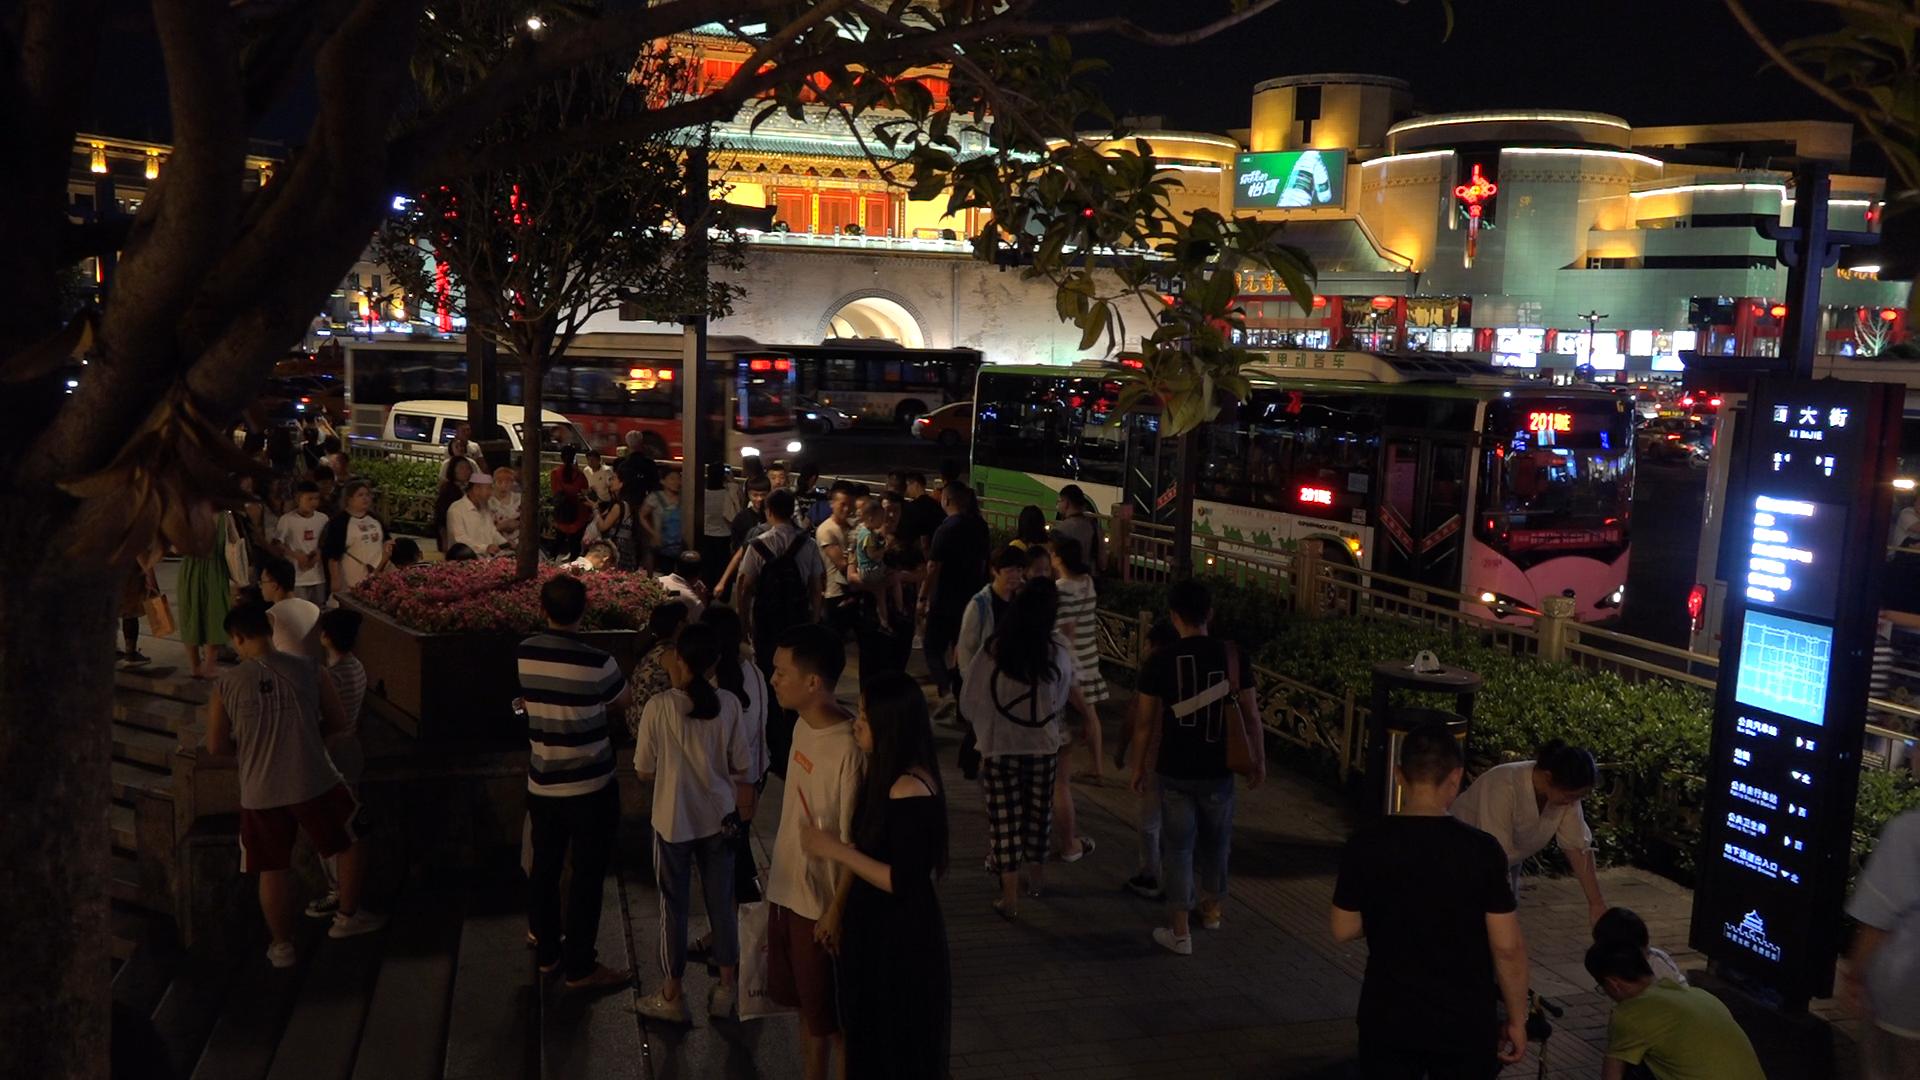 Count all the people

55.